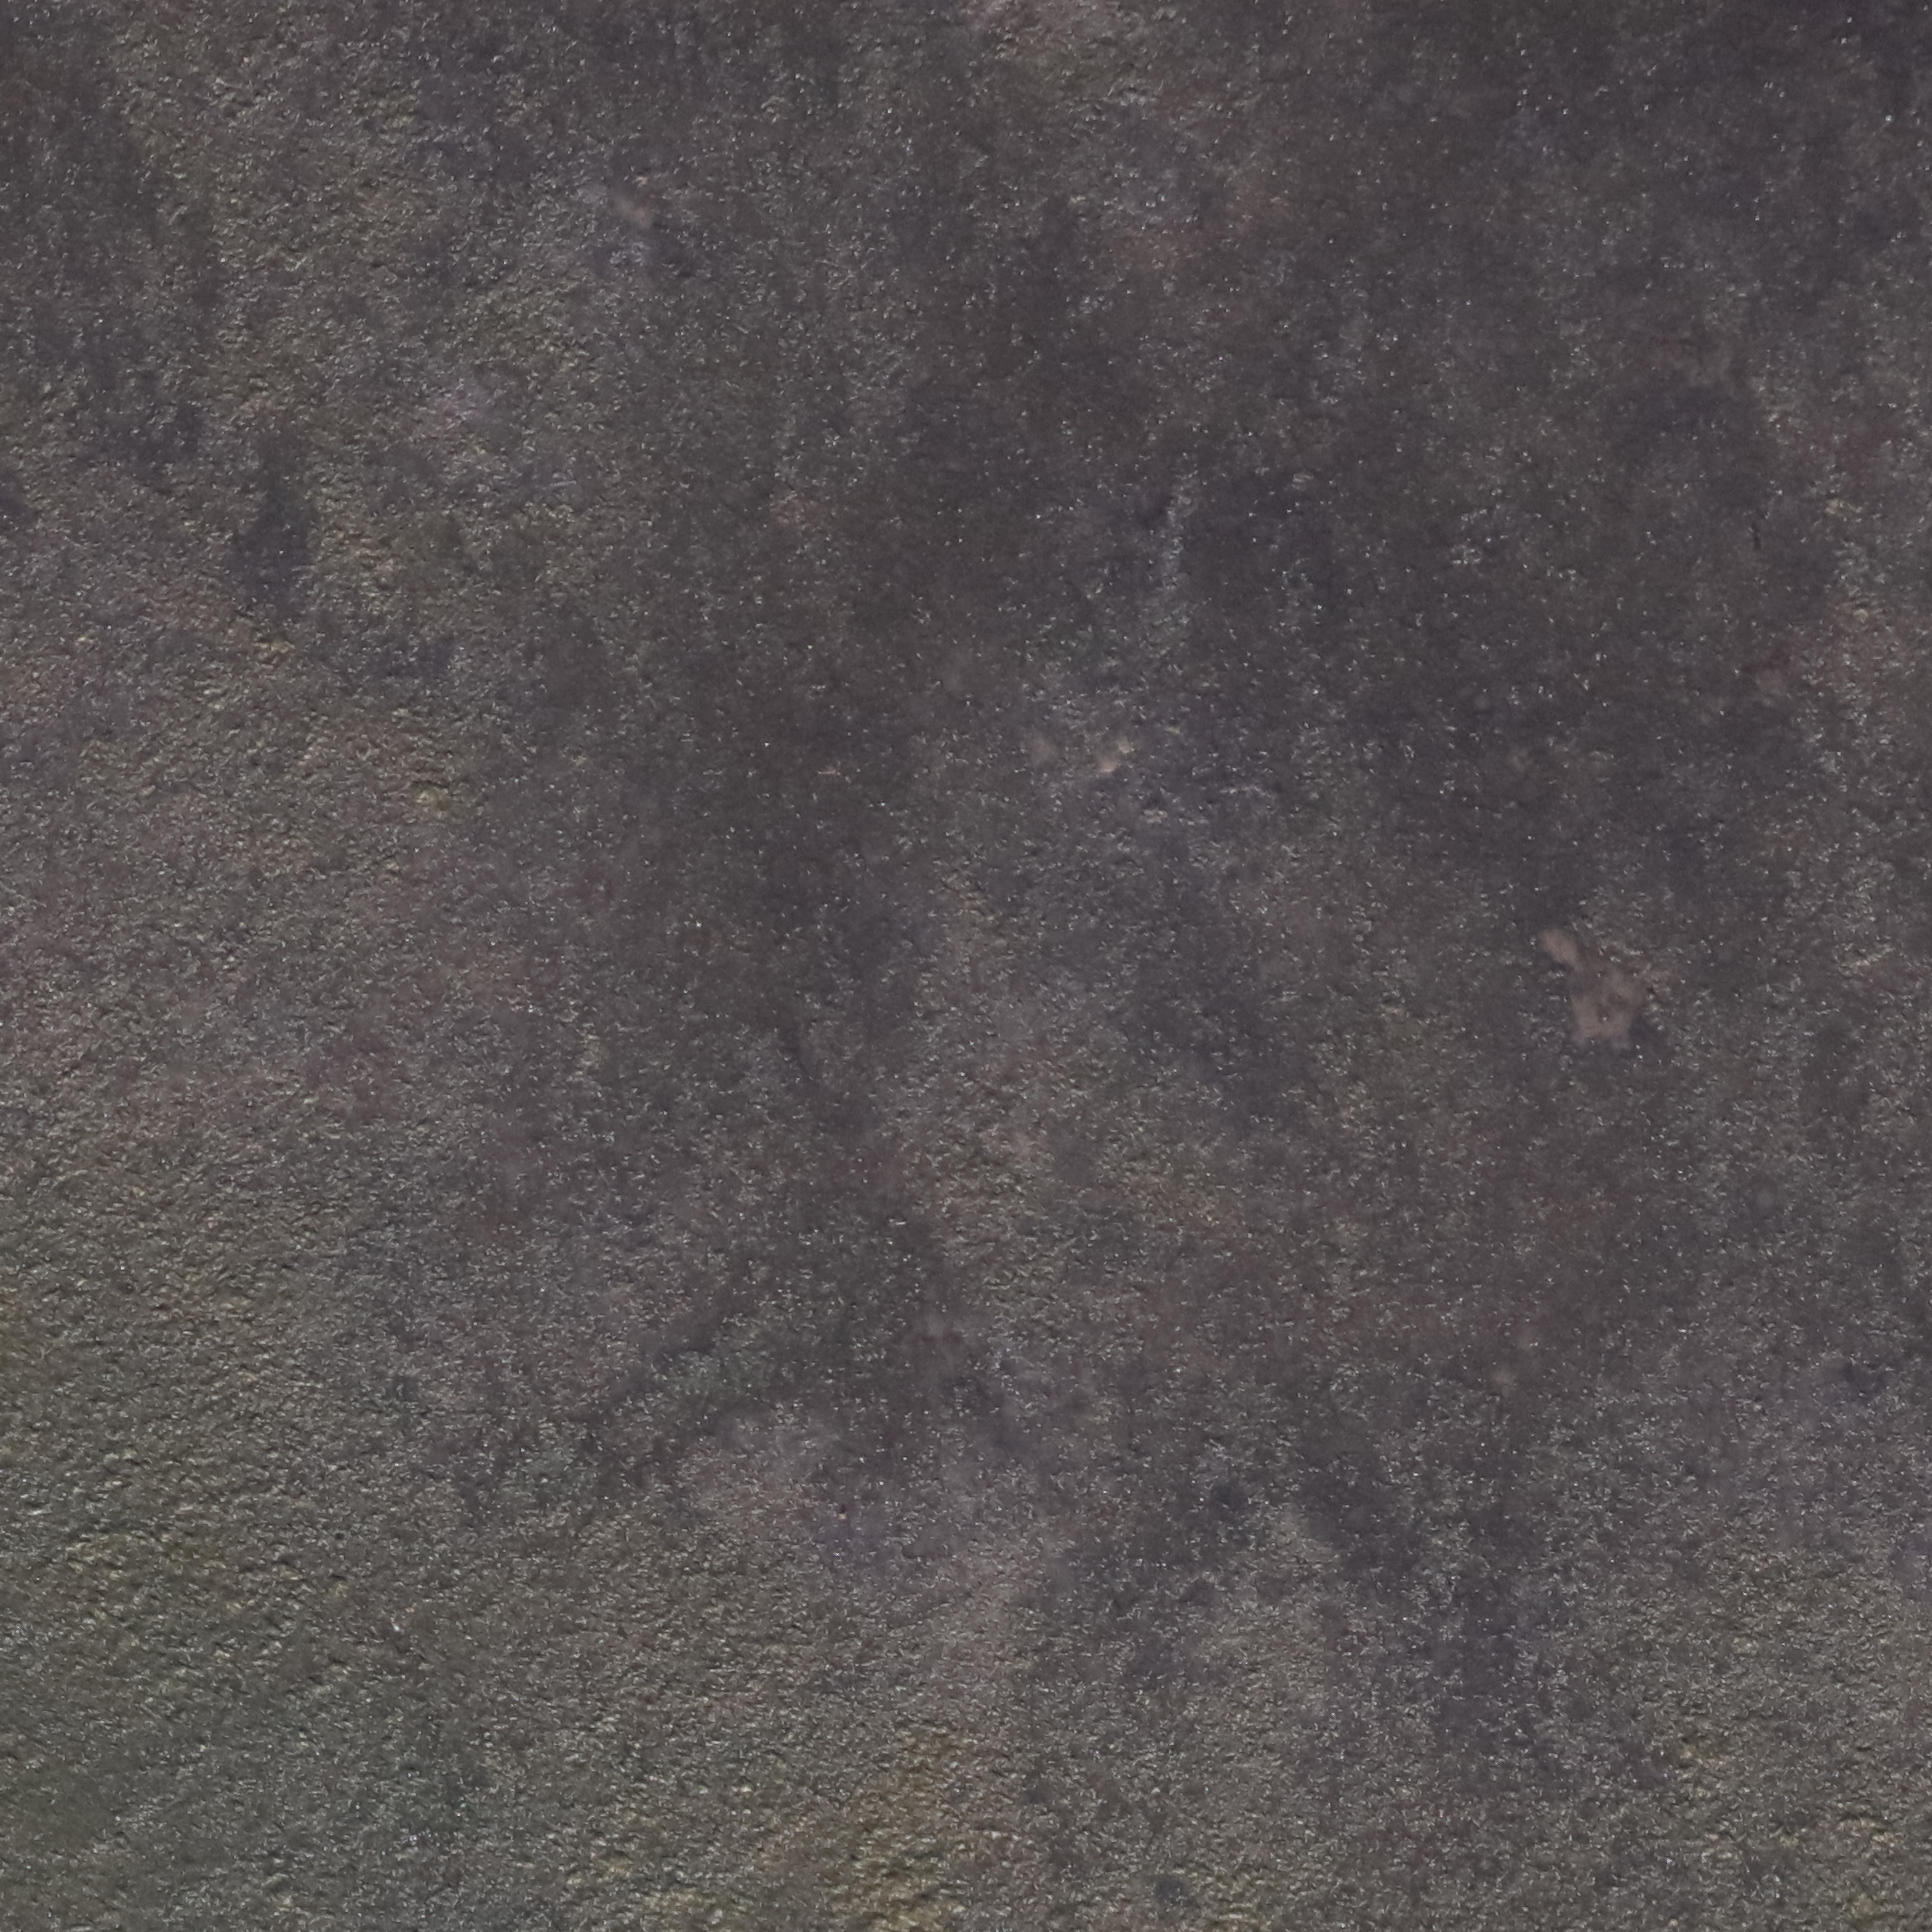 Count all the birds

0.